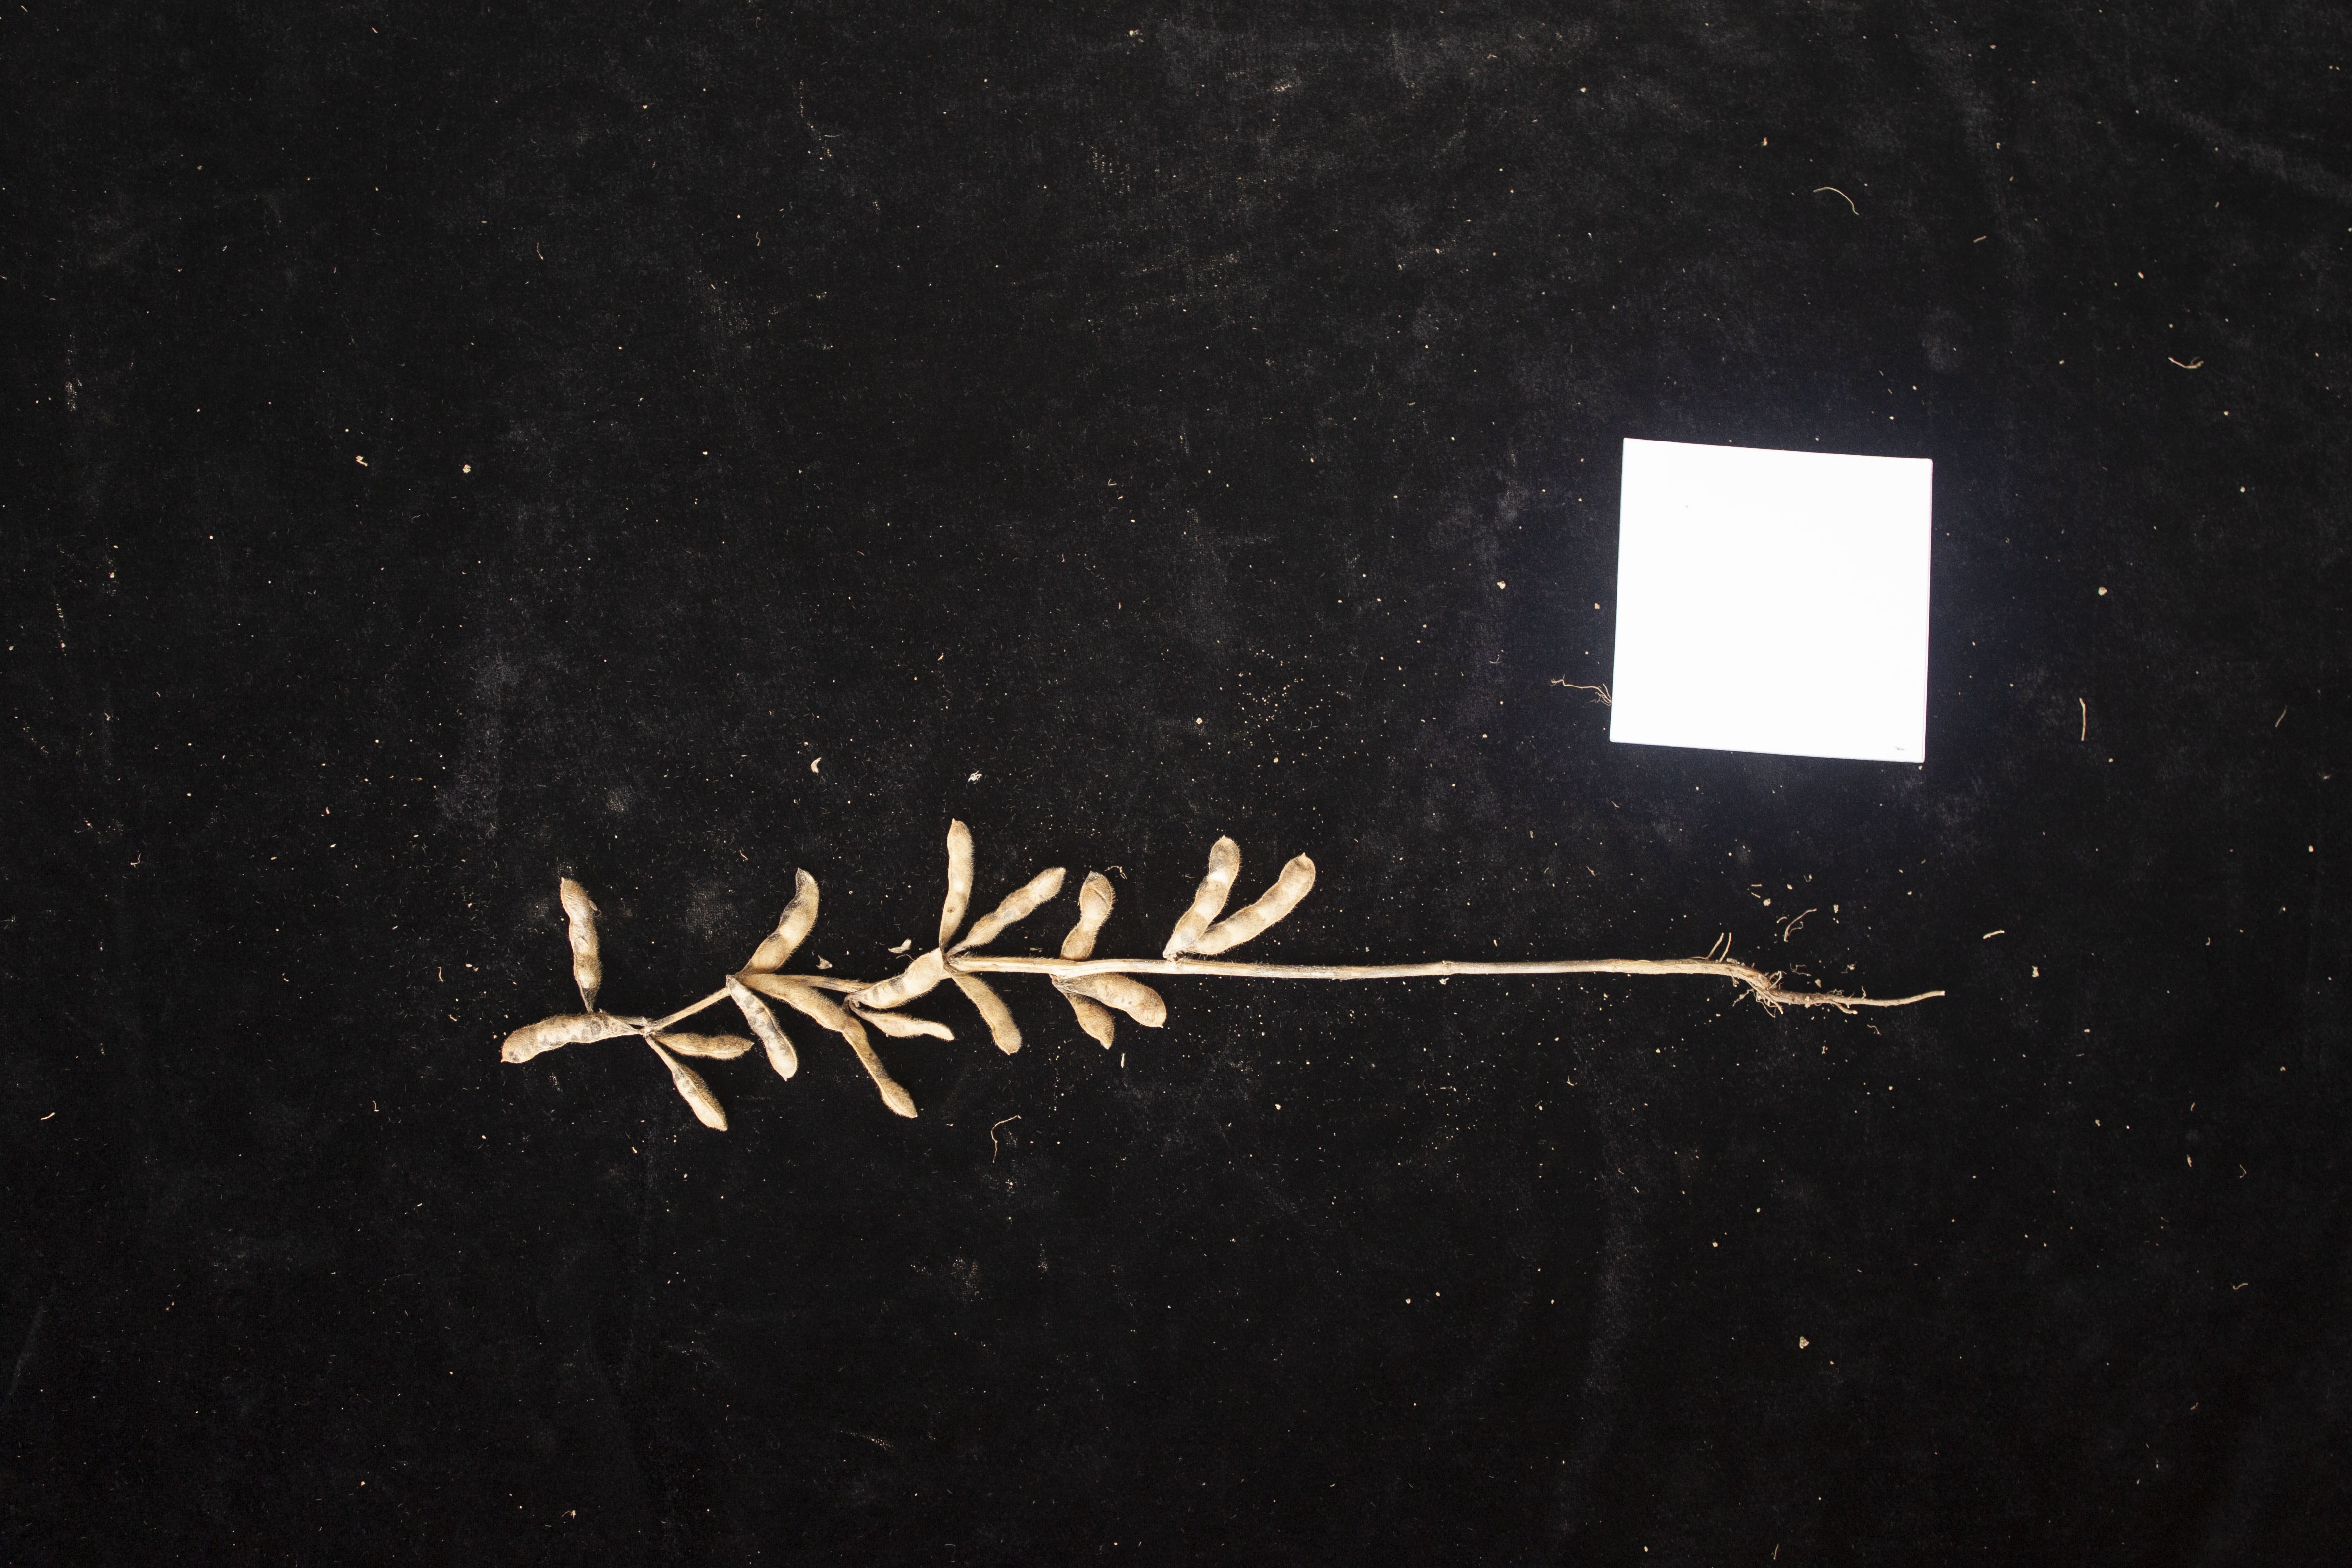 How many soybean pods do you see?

18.